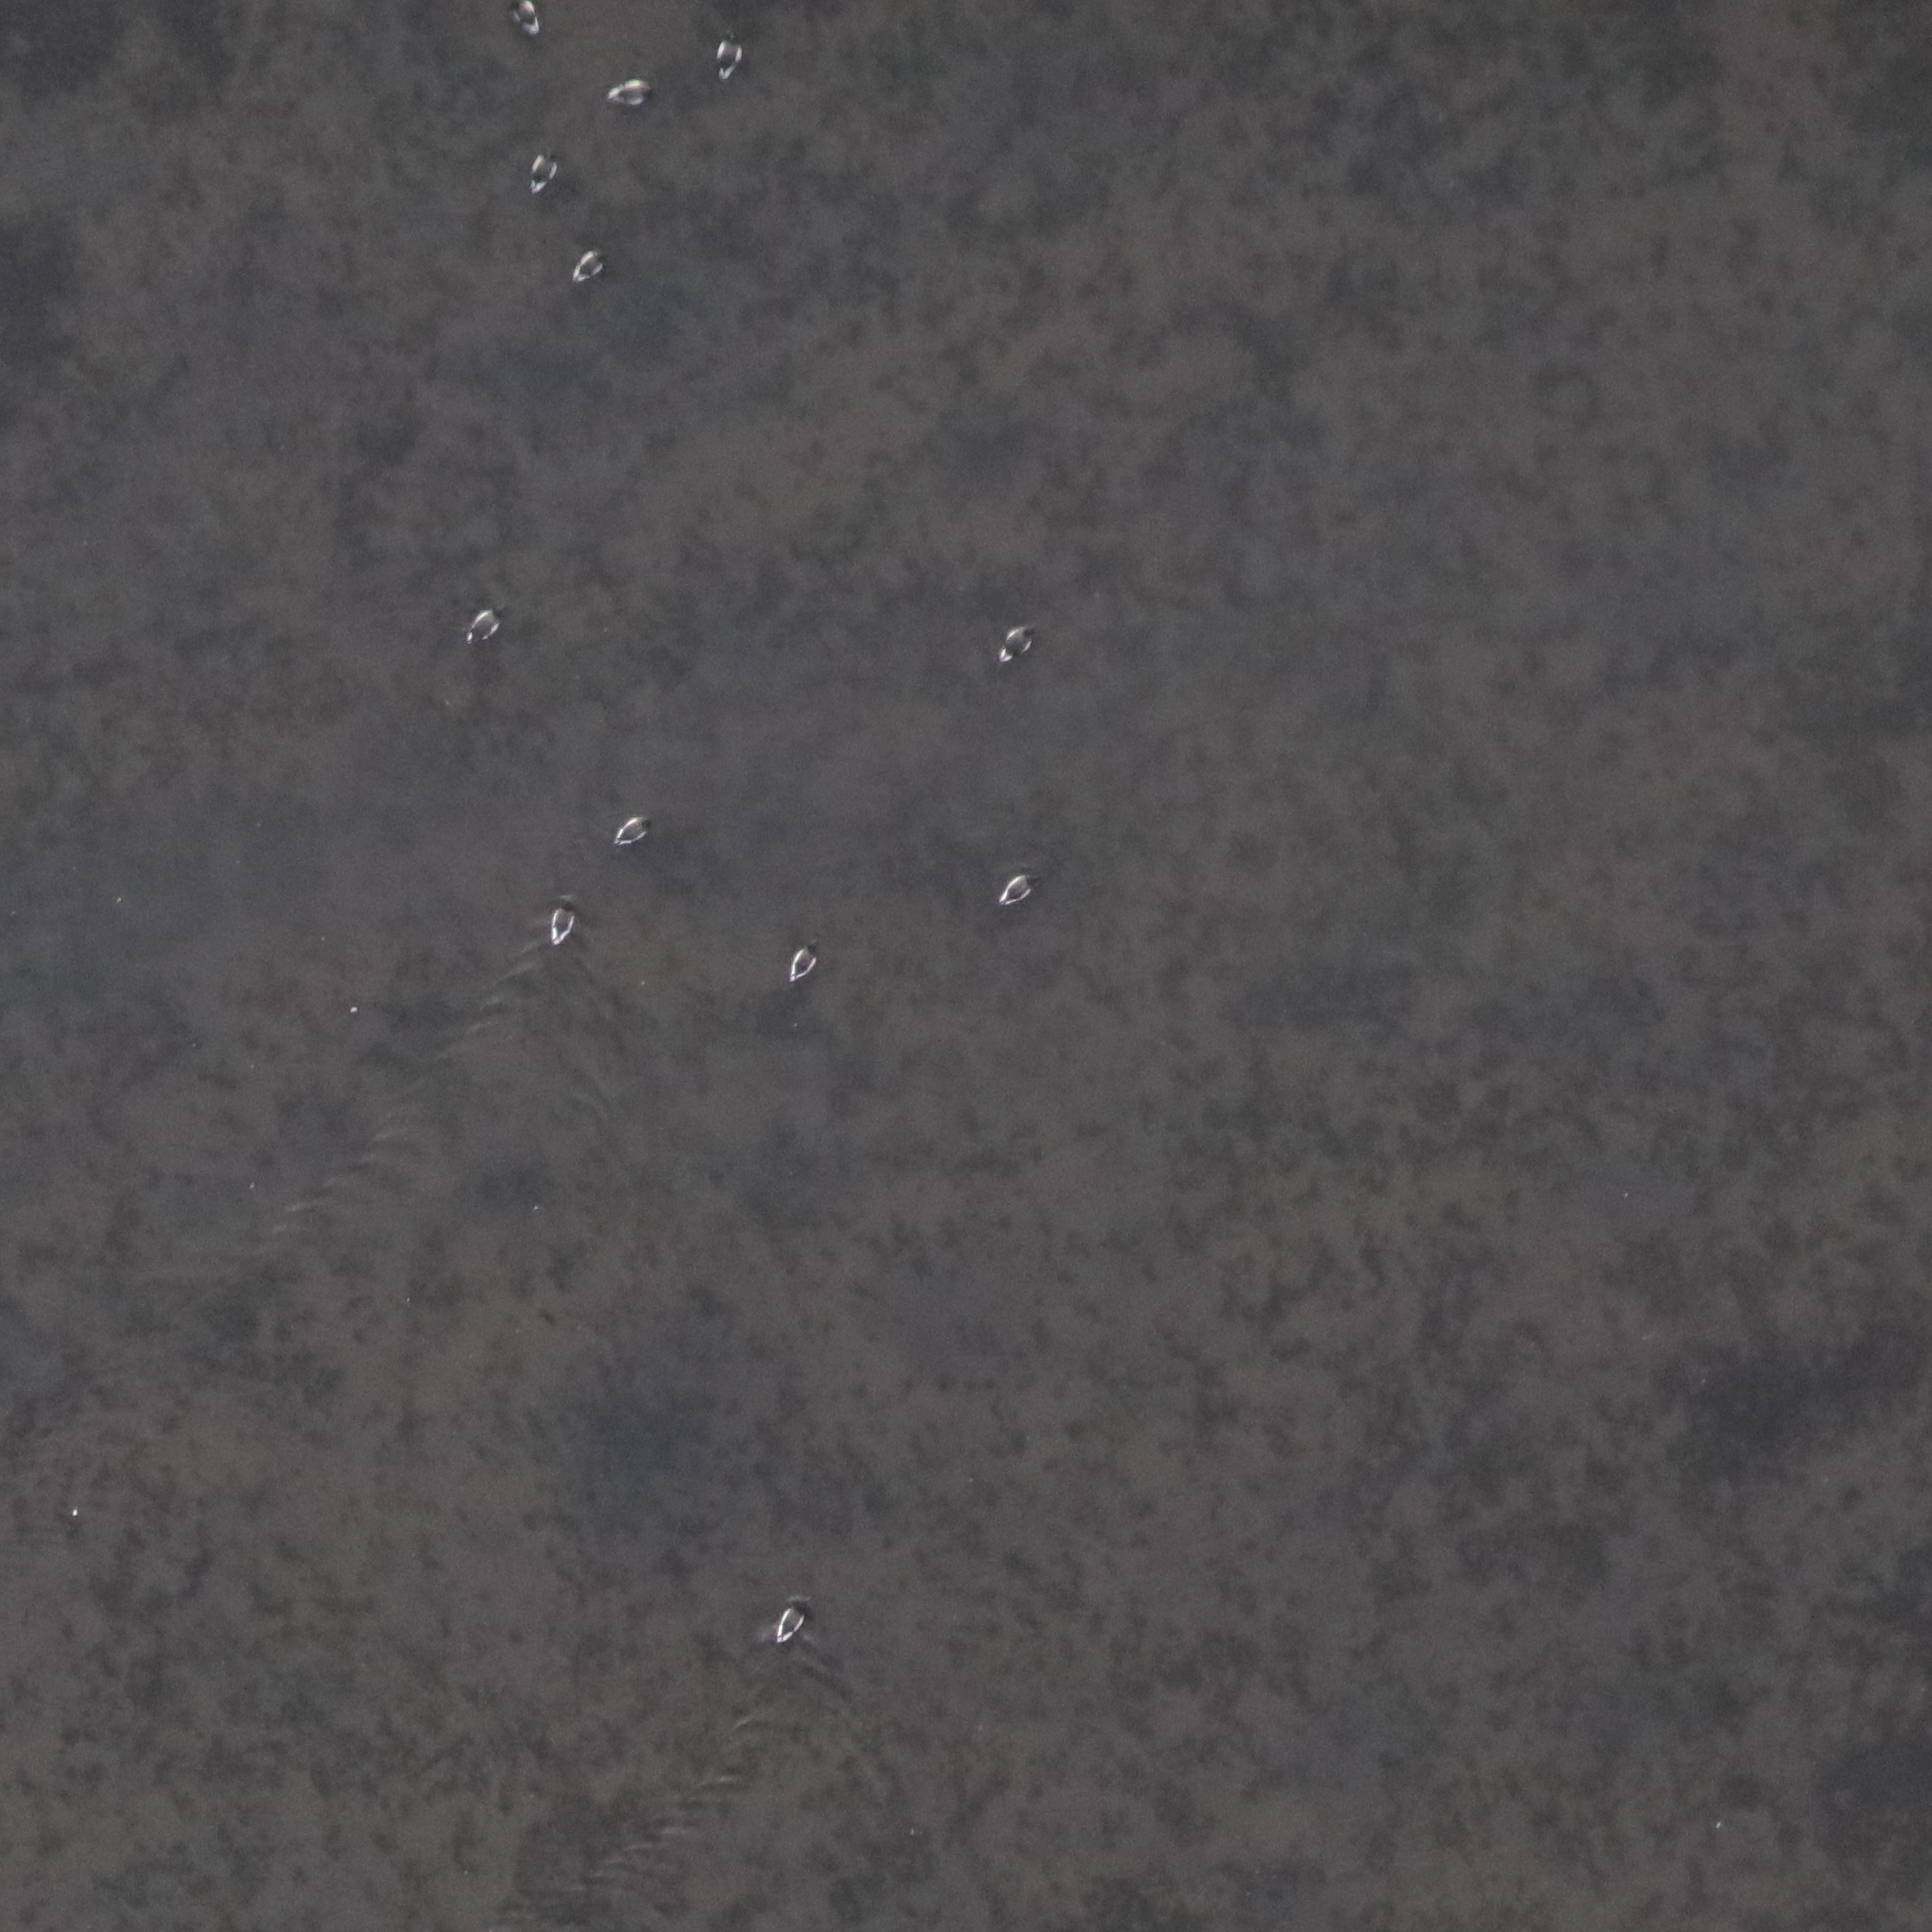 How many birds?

12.